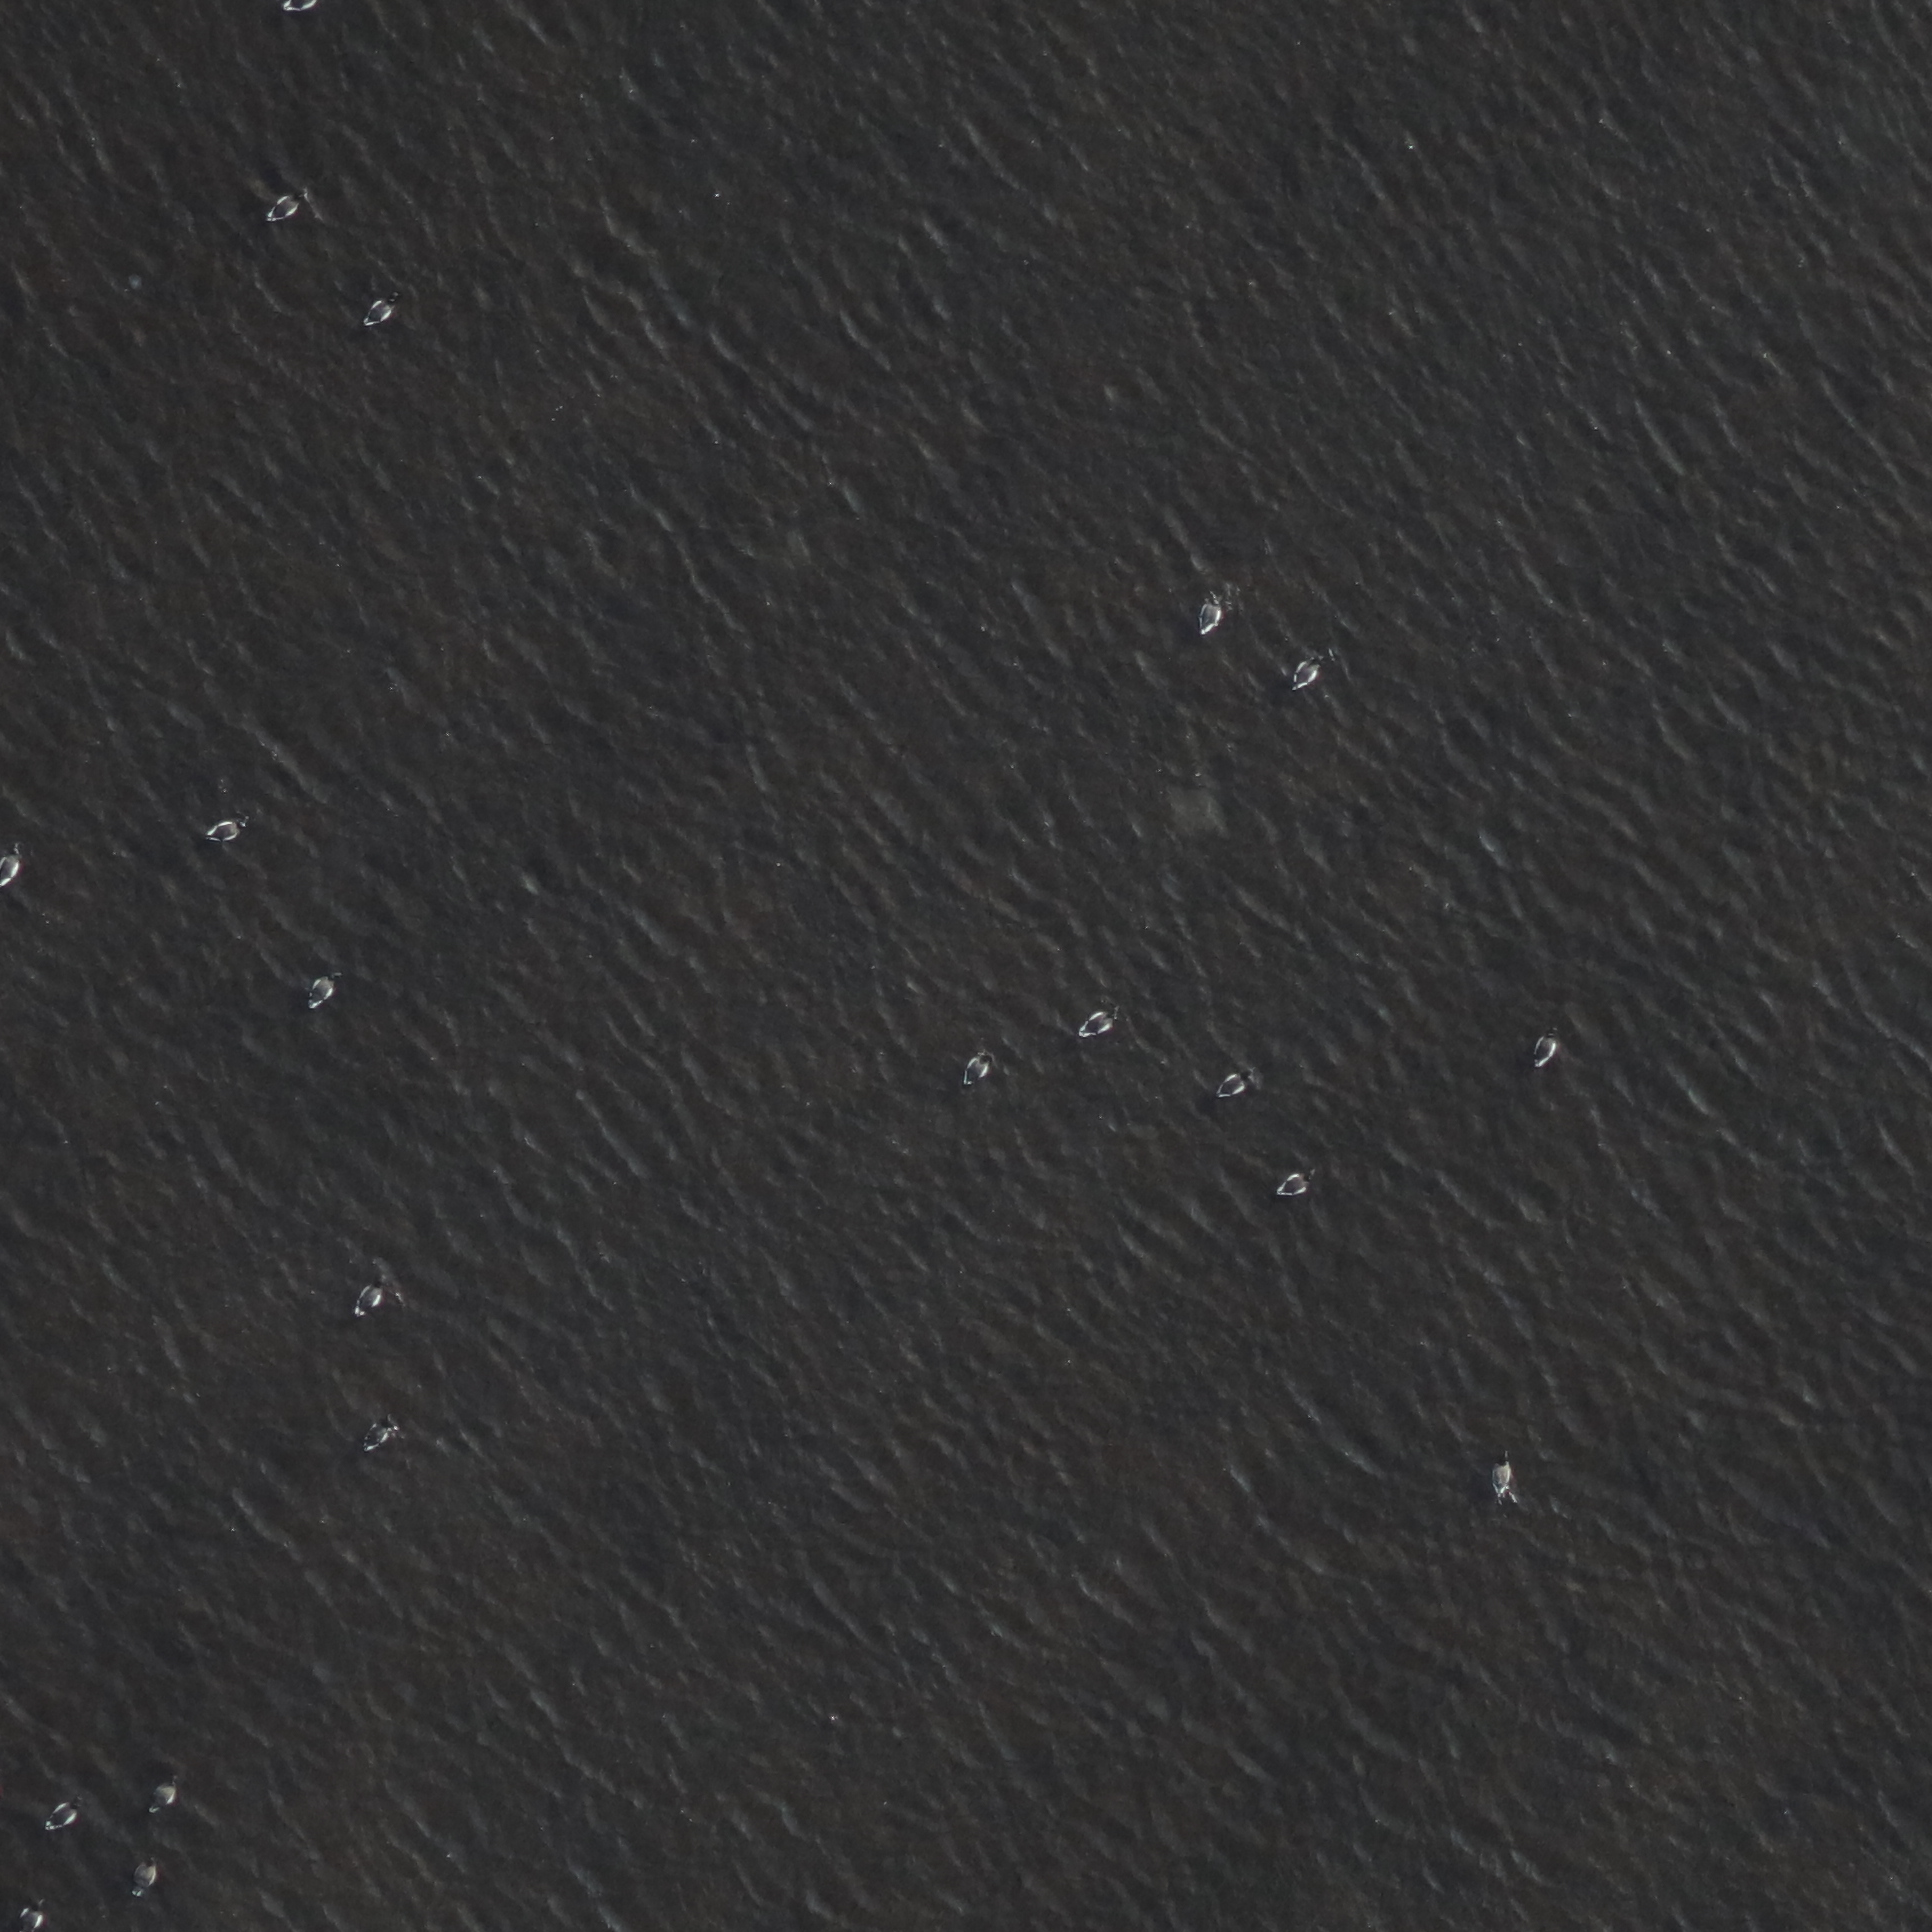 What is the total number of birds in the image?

19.